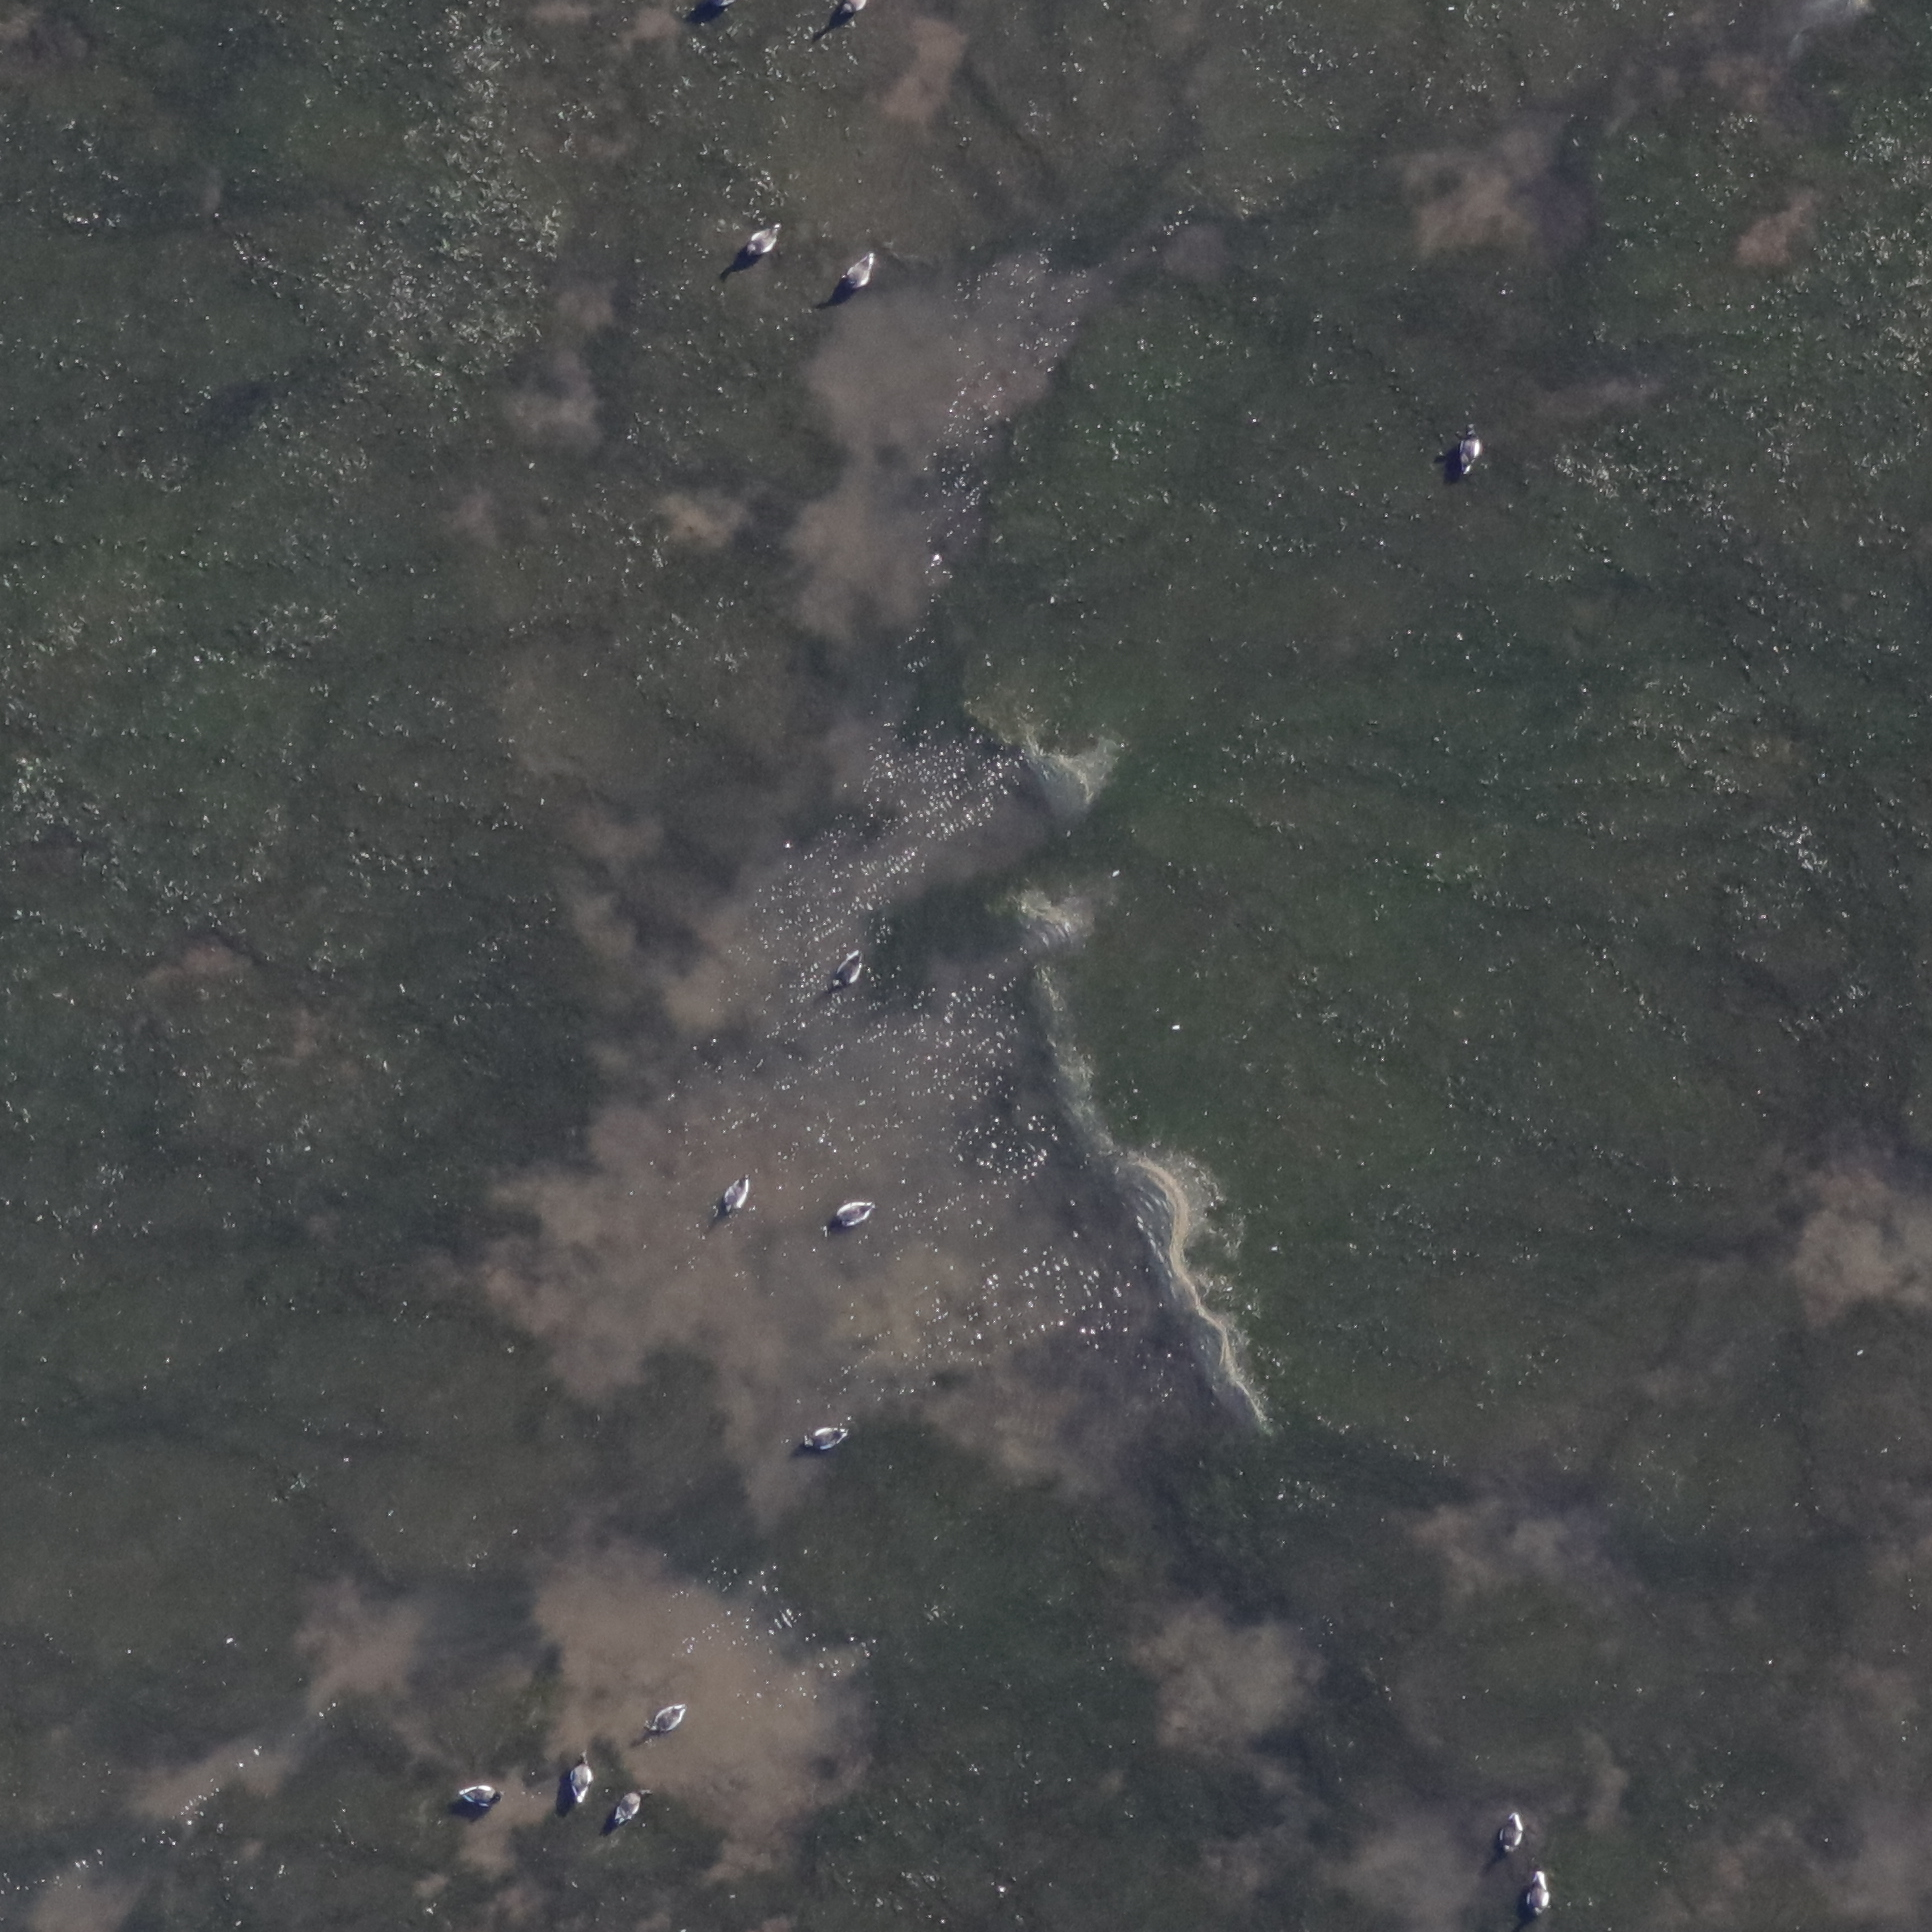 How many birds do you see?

13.